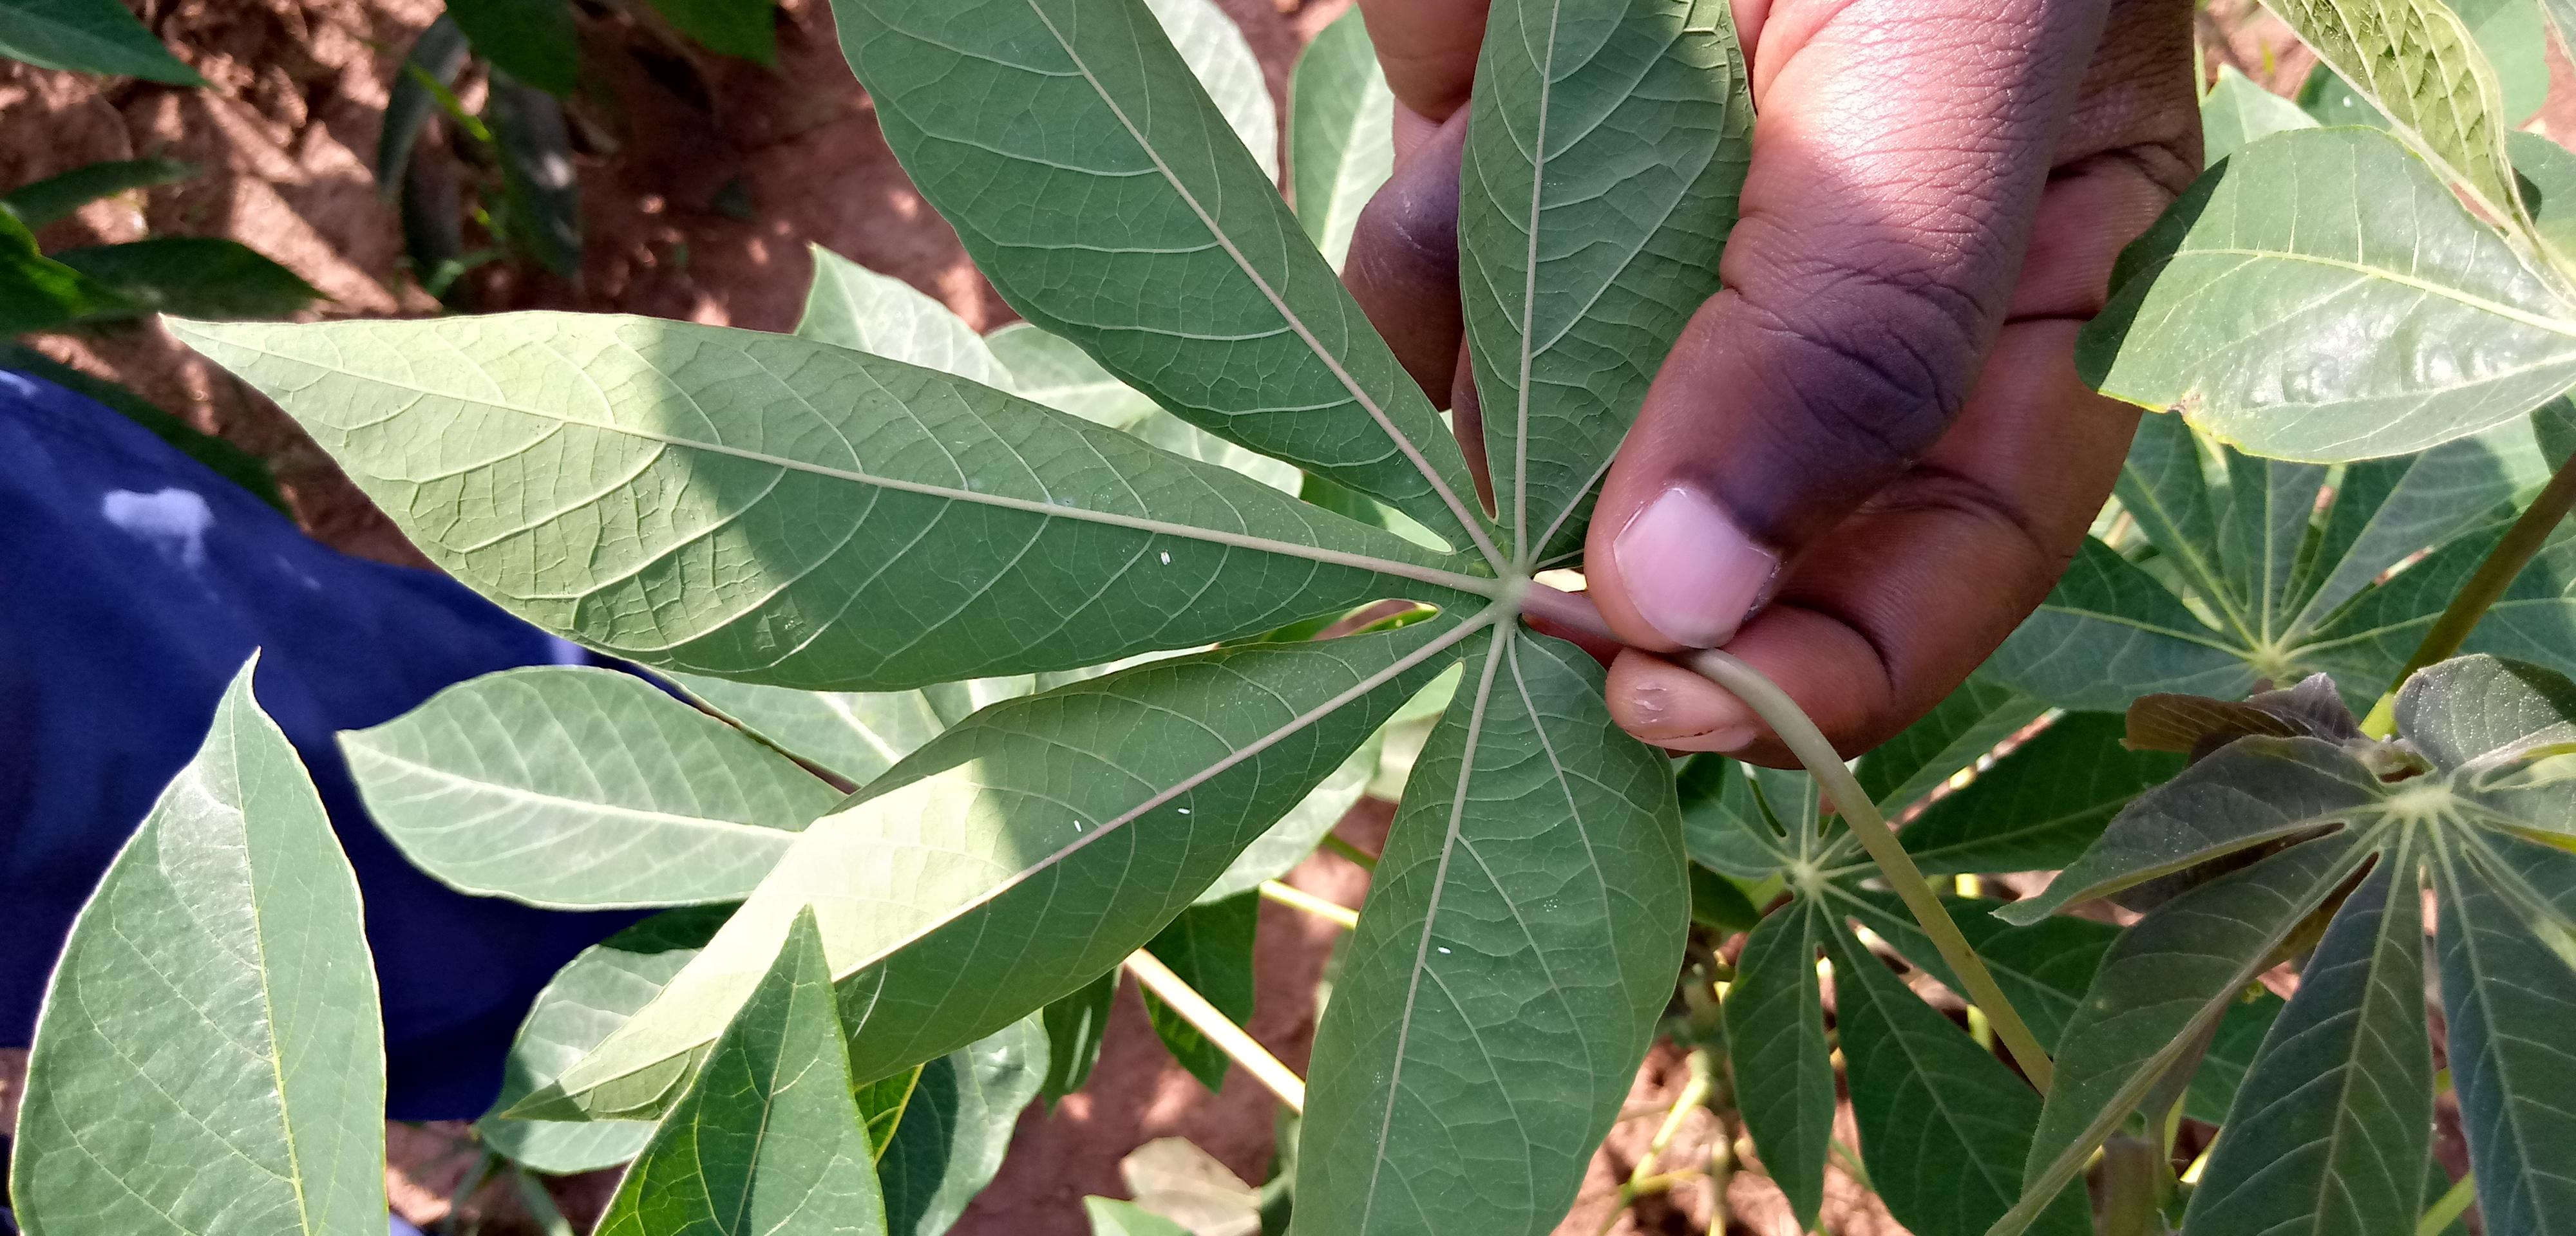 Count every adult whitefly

5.